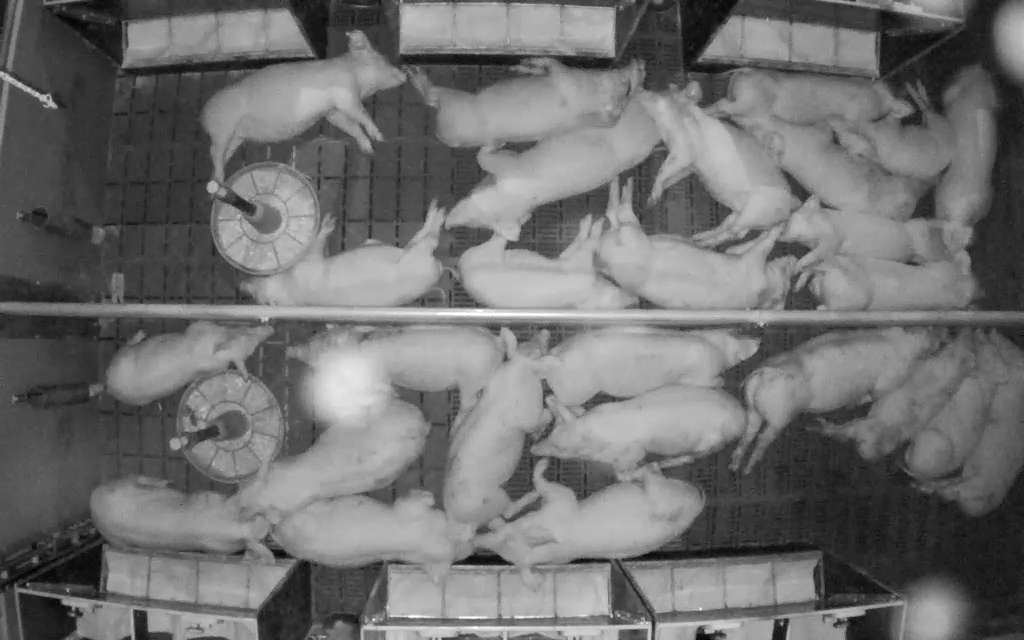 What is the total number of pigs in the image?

26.